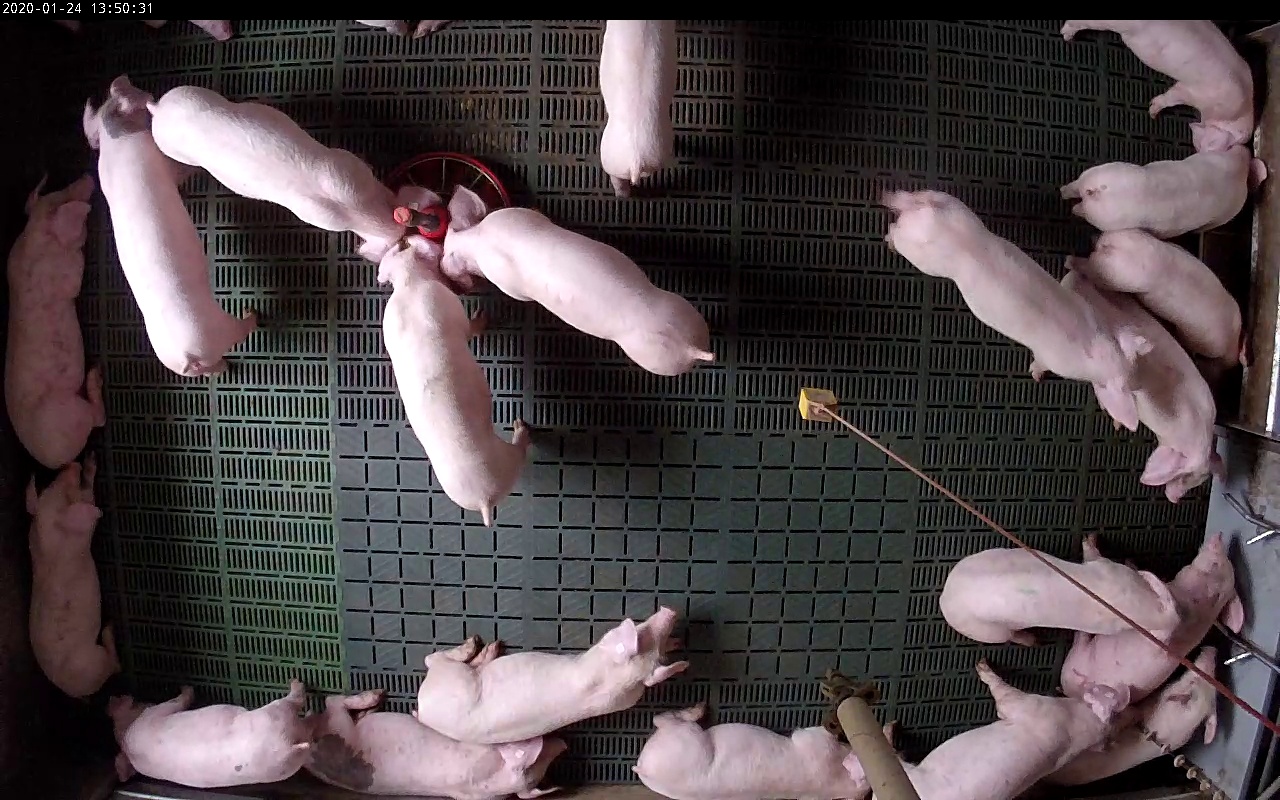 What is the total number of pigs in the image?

20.